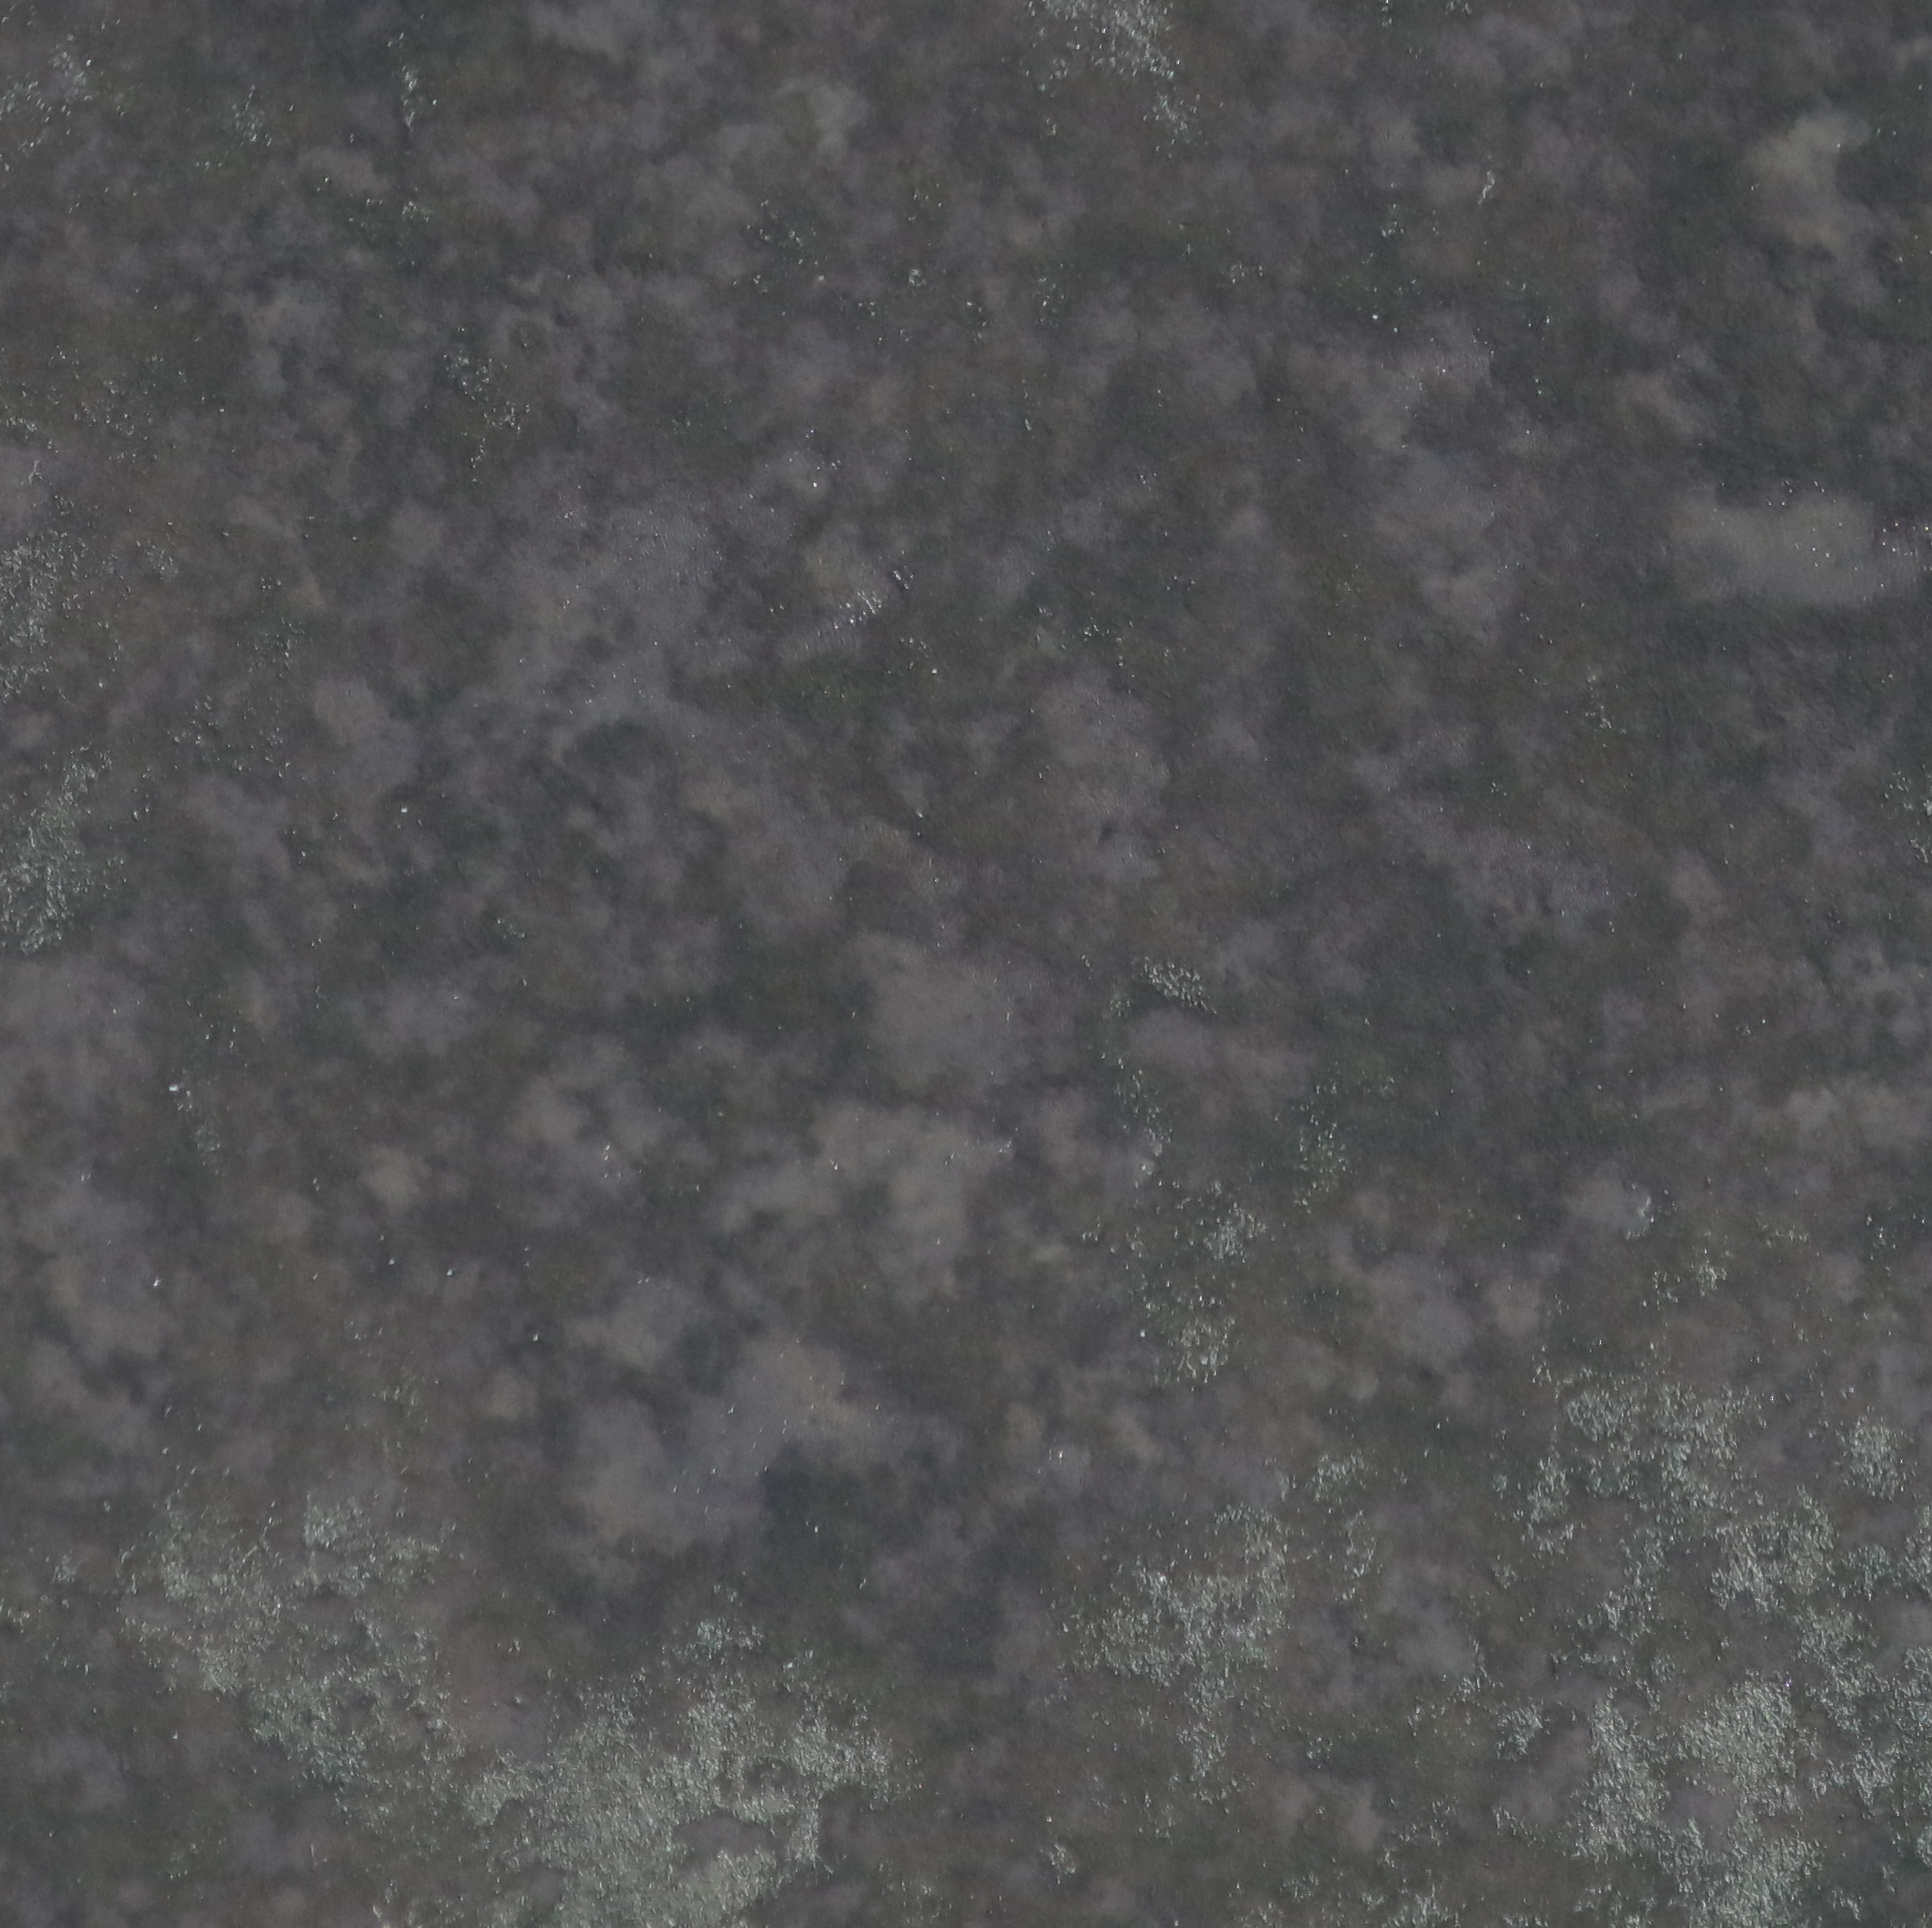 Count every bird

0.